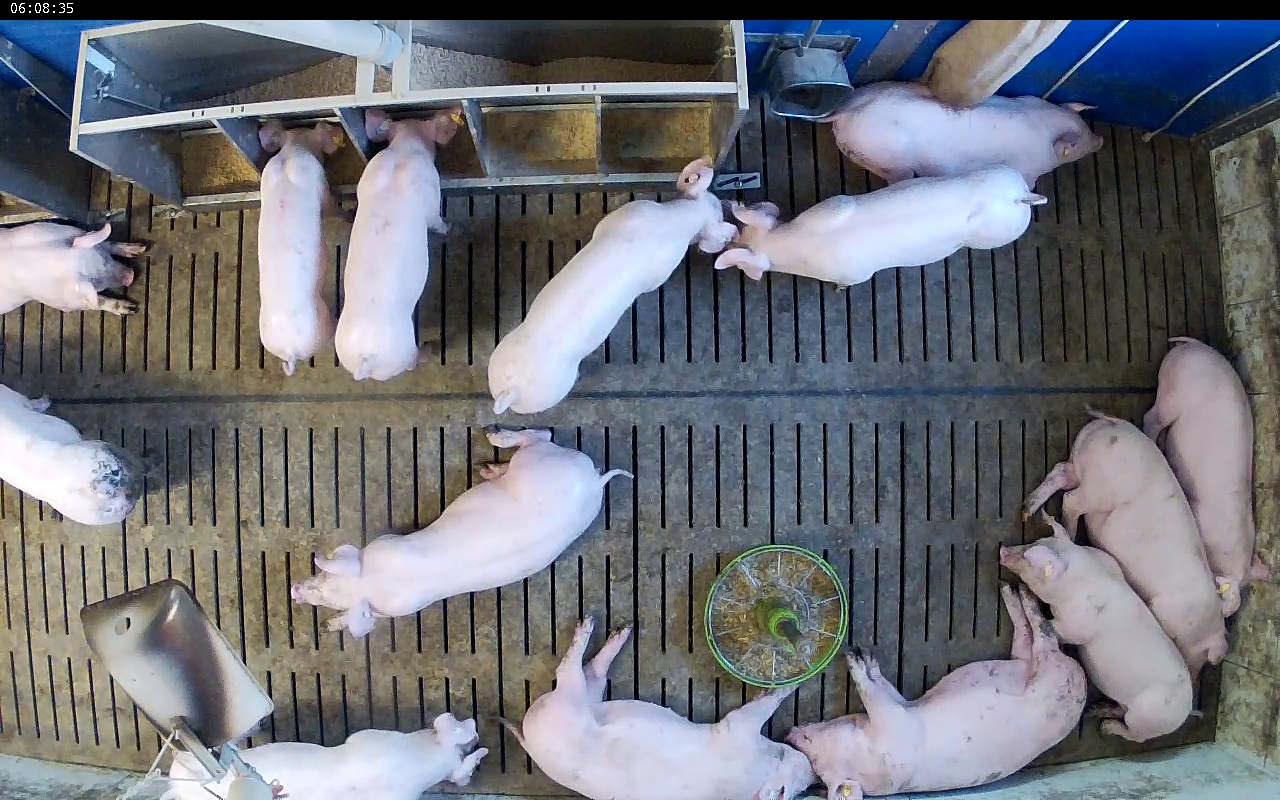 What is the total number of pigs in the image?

14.